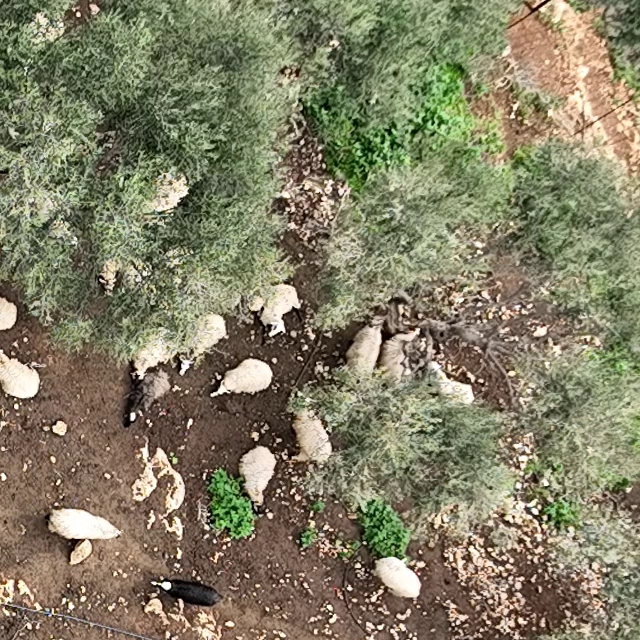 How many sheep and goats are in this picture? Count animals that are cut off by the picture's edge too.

18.